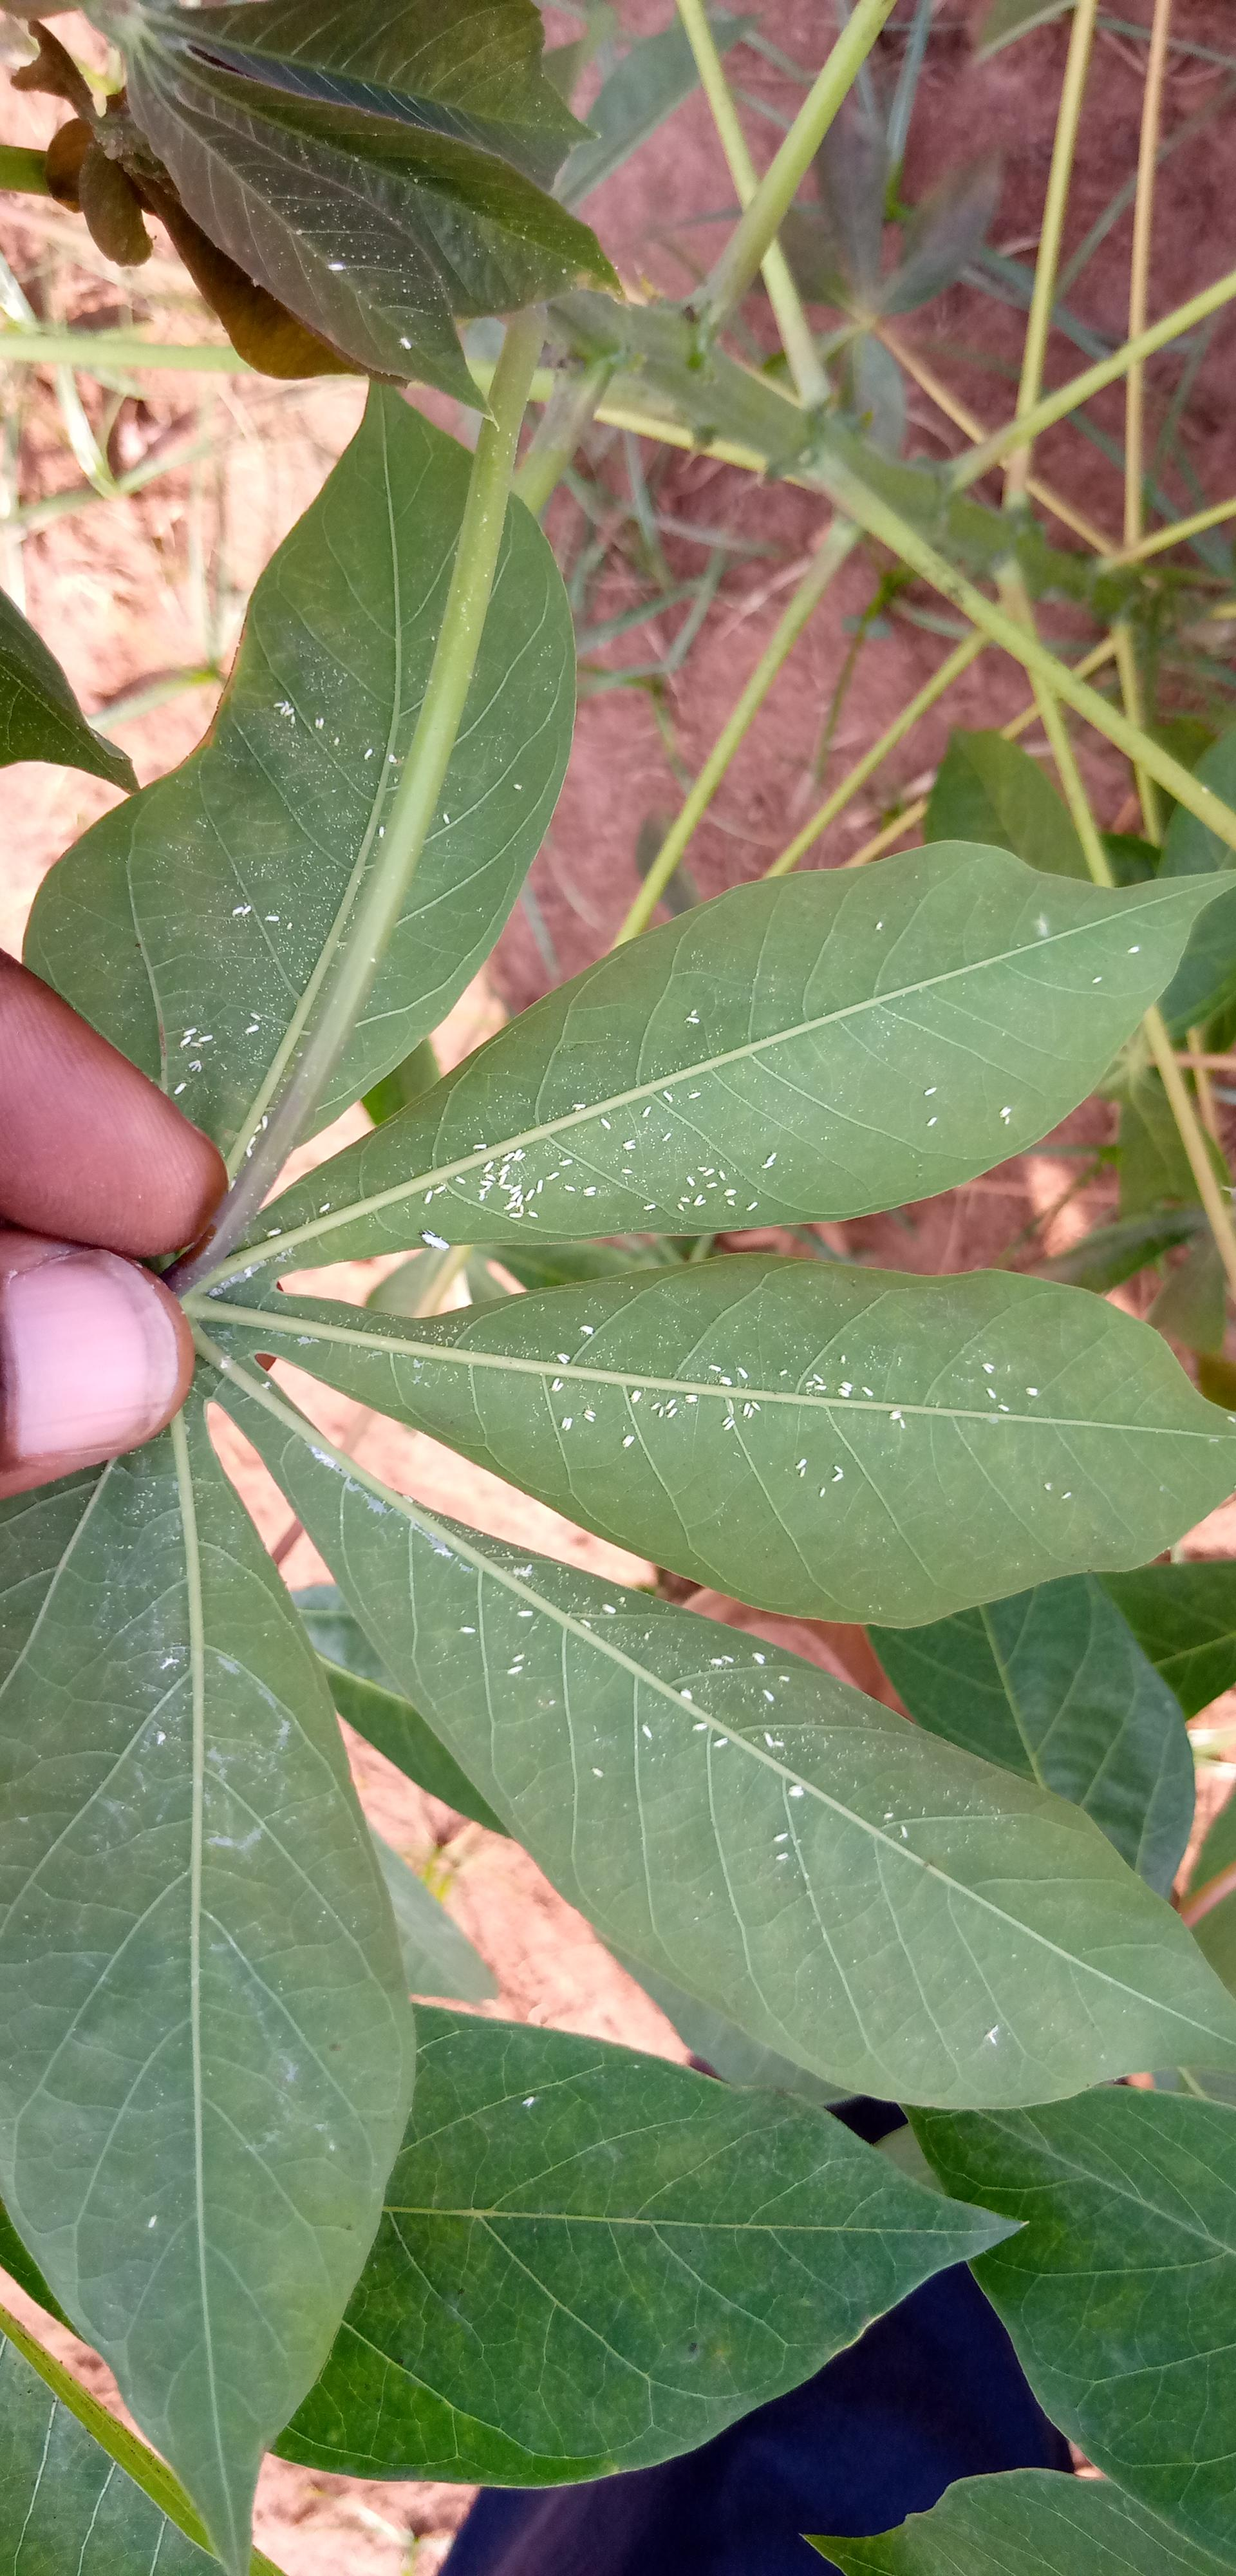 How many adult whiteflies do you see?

164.